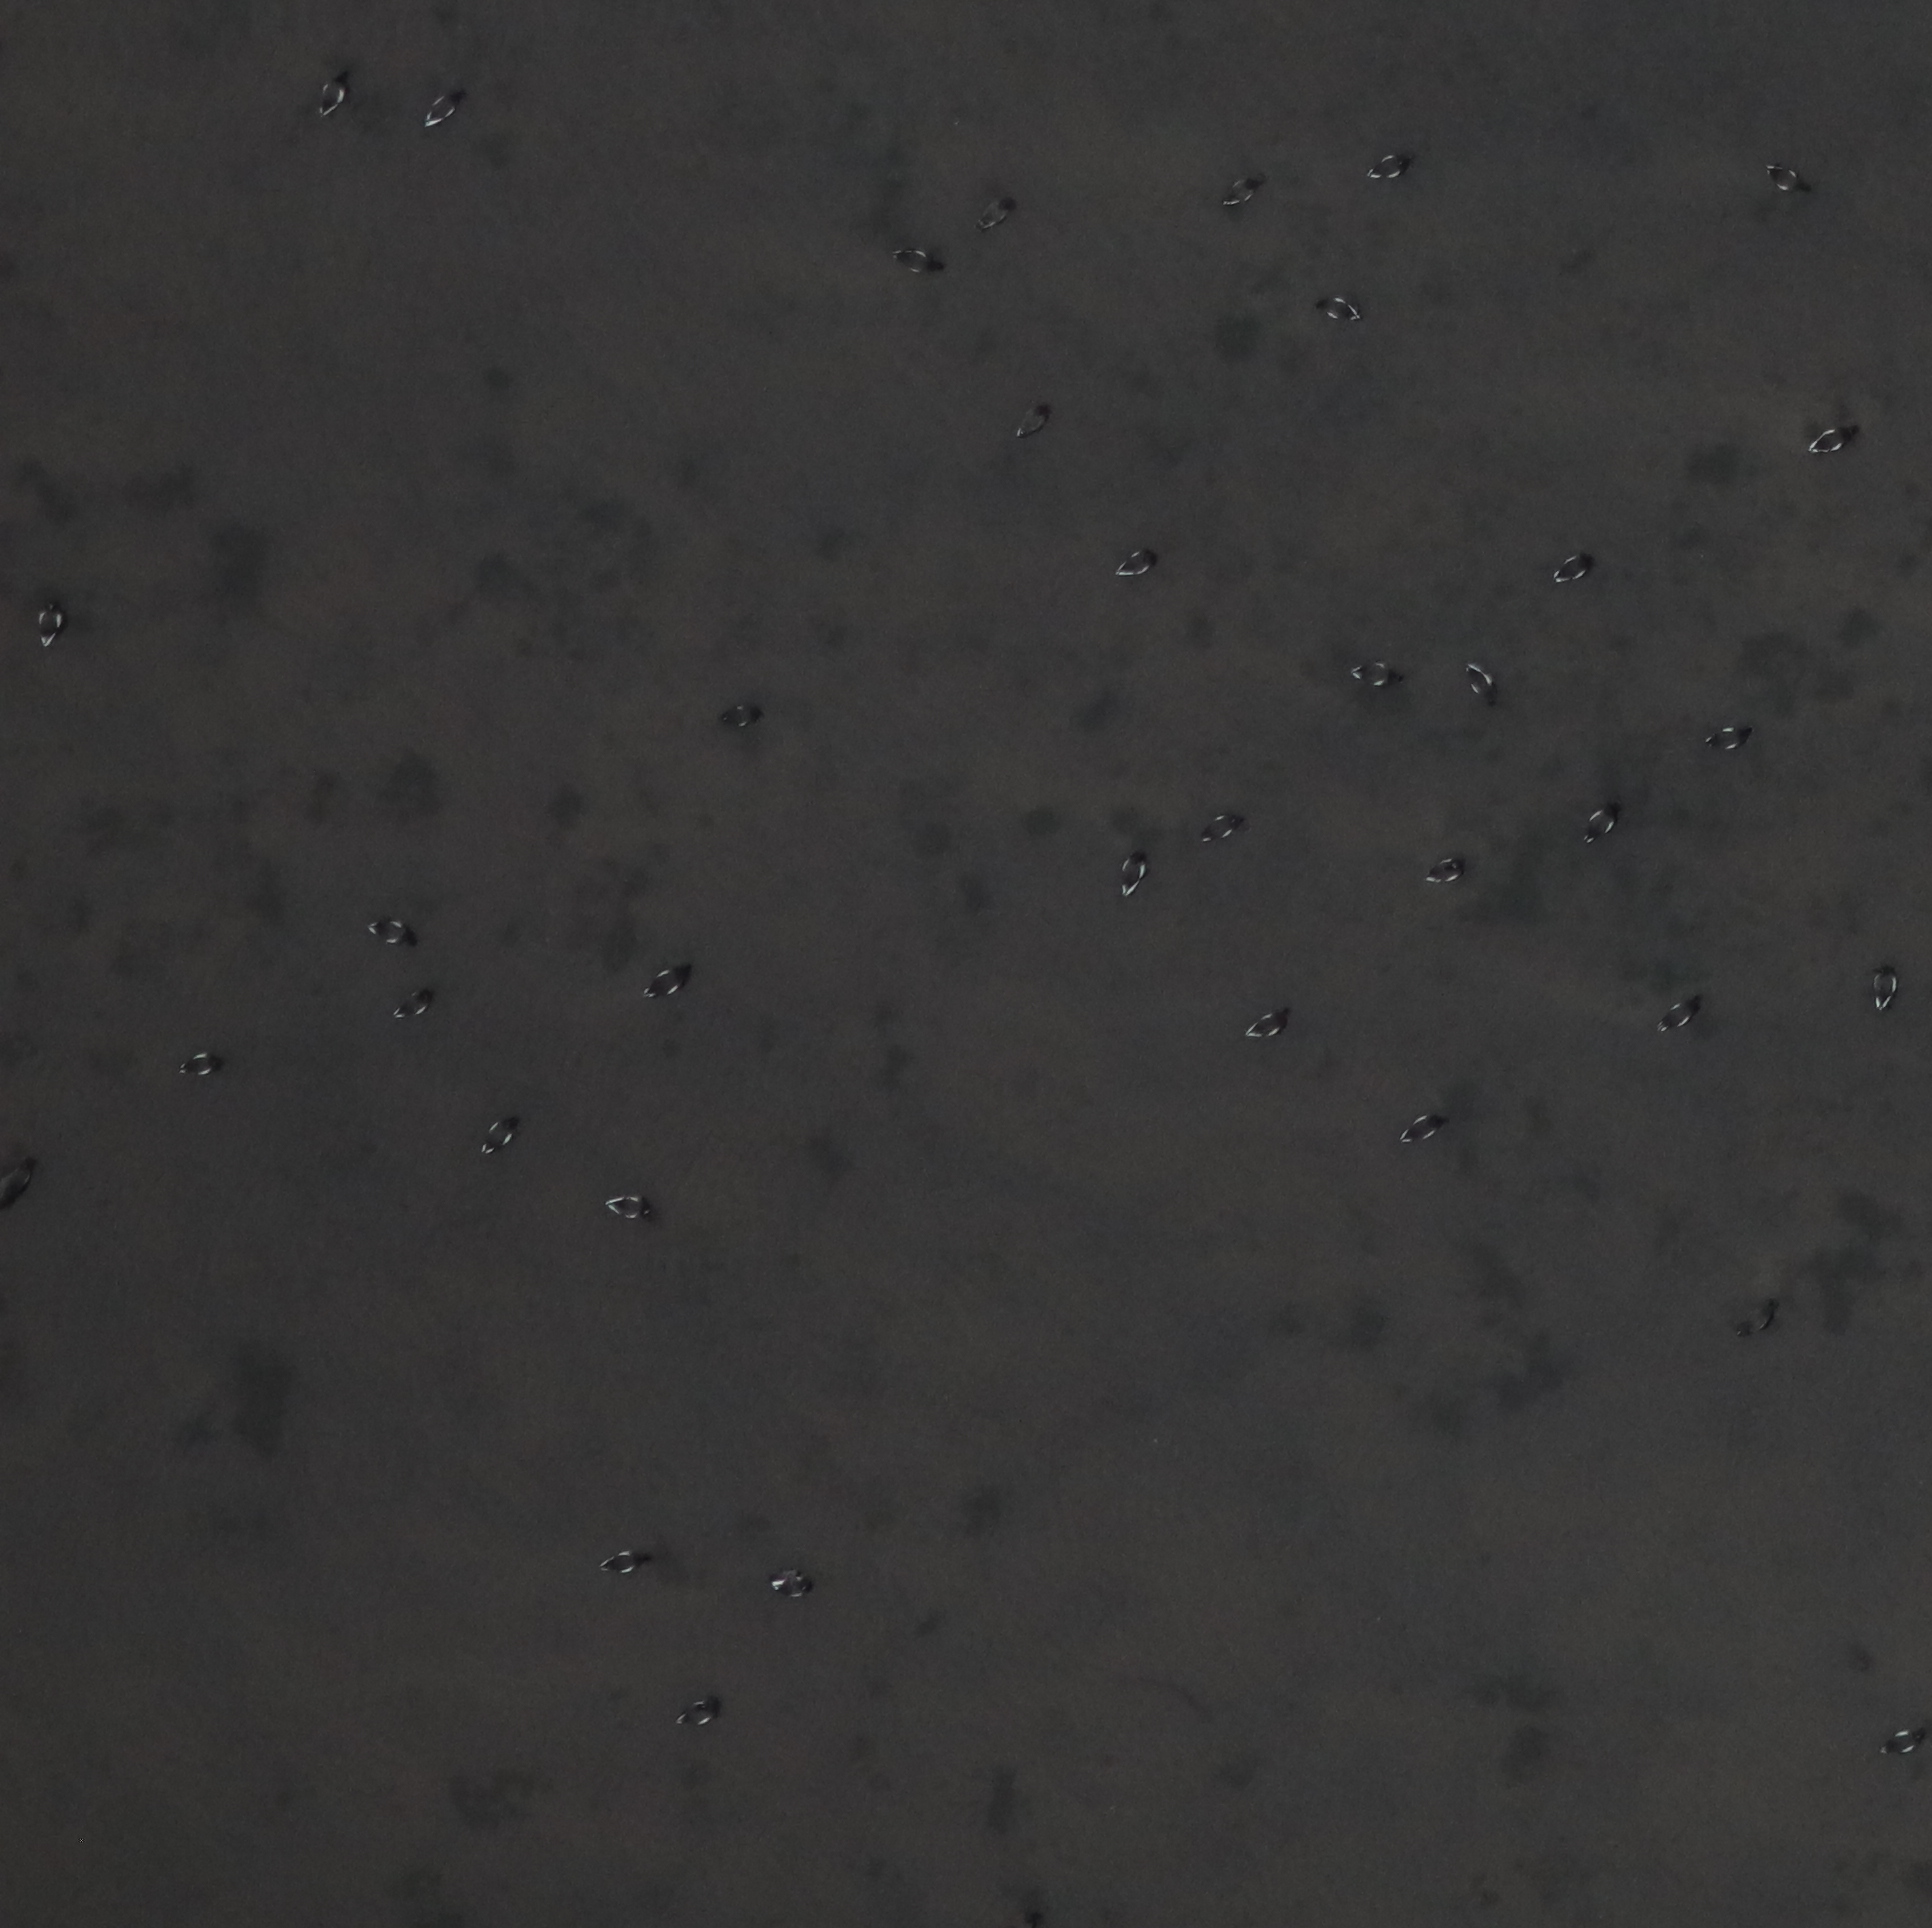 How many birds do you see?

37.